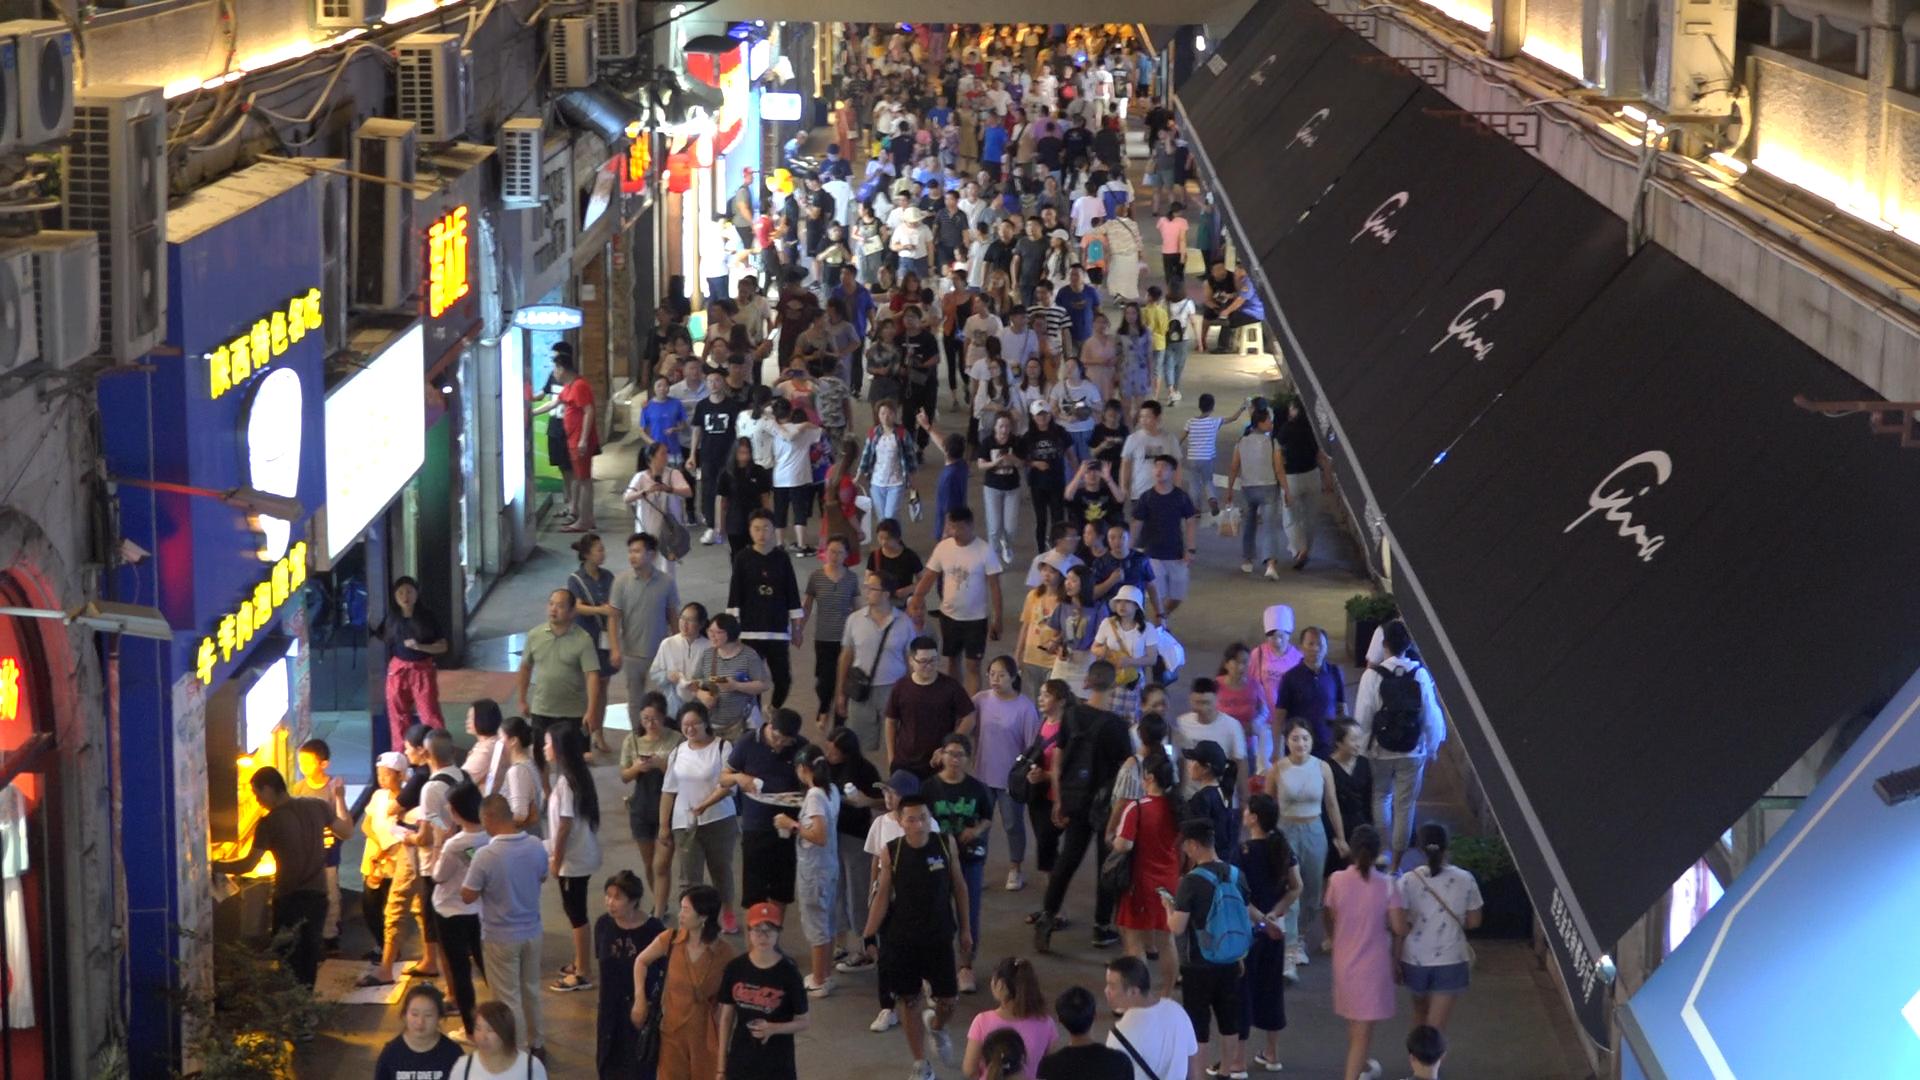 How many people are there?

223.